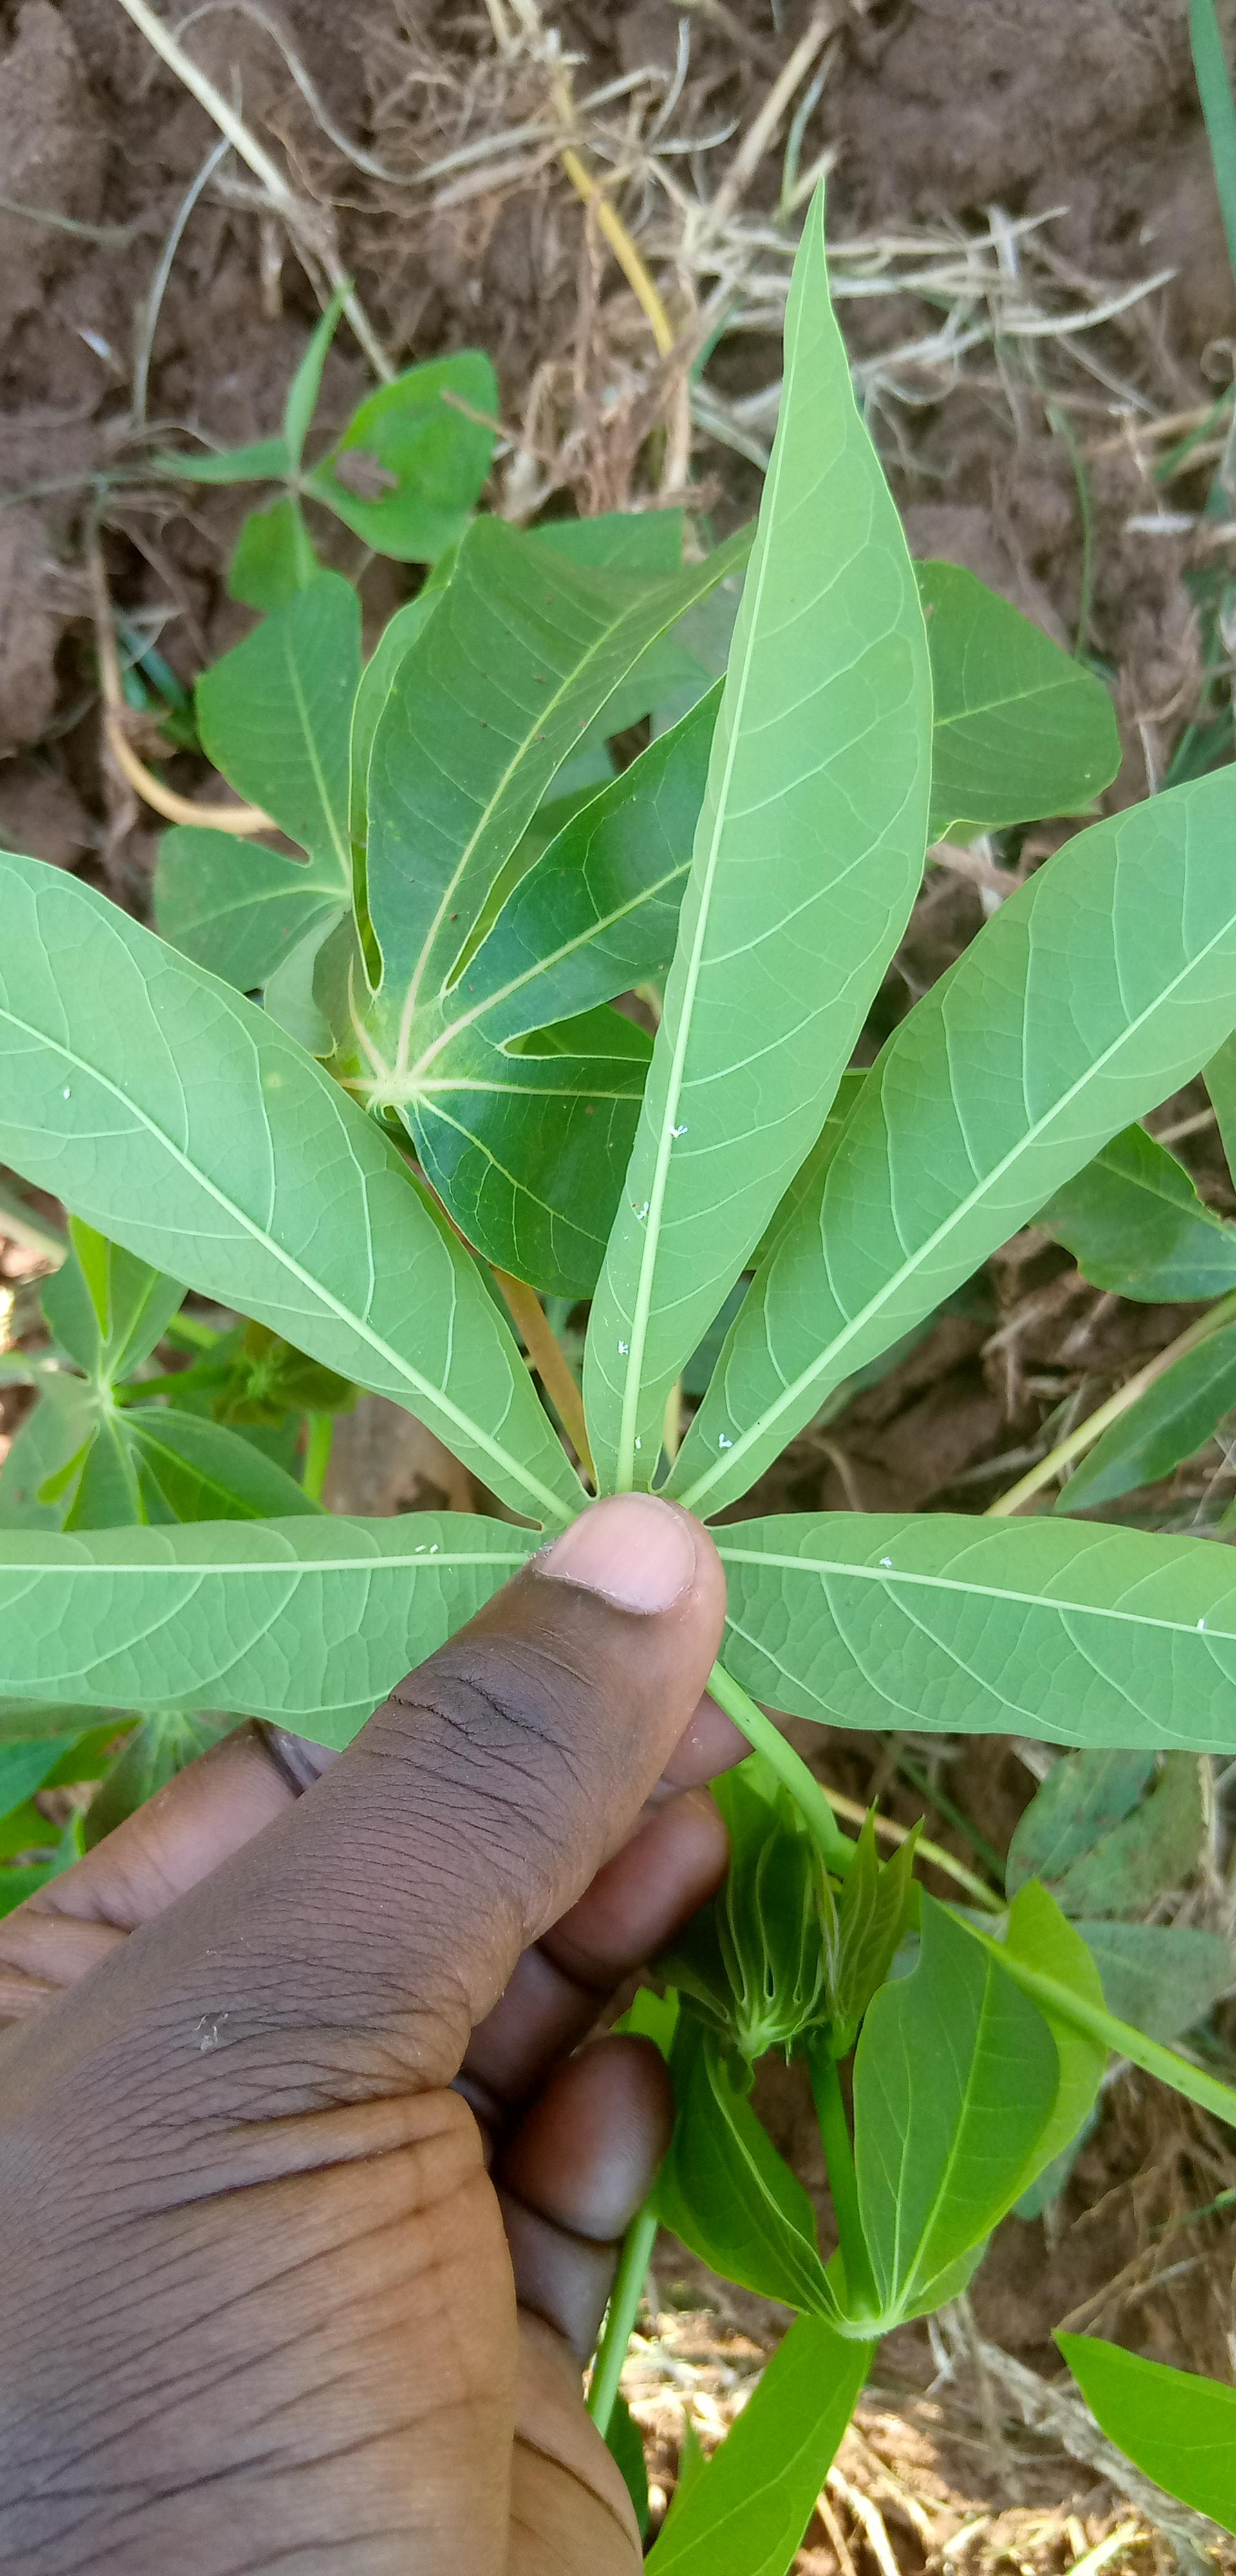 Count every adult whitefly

10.